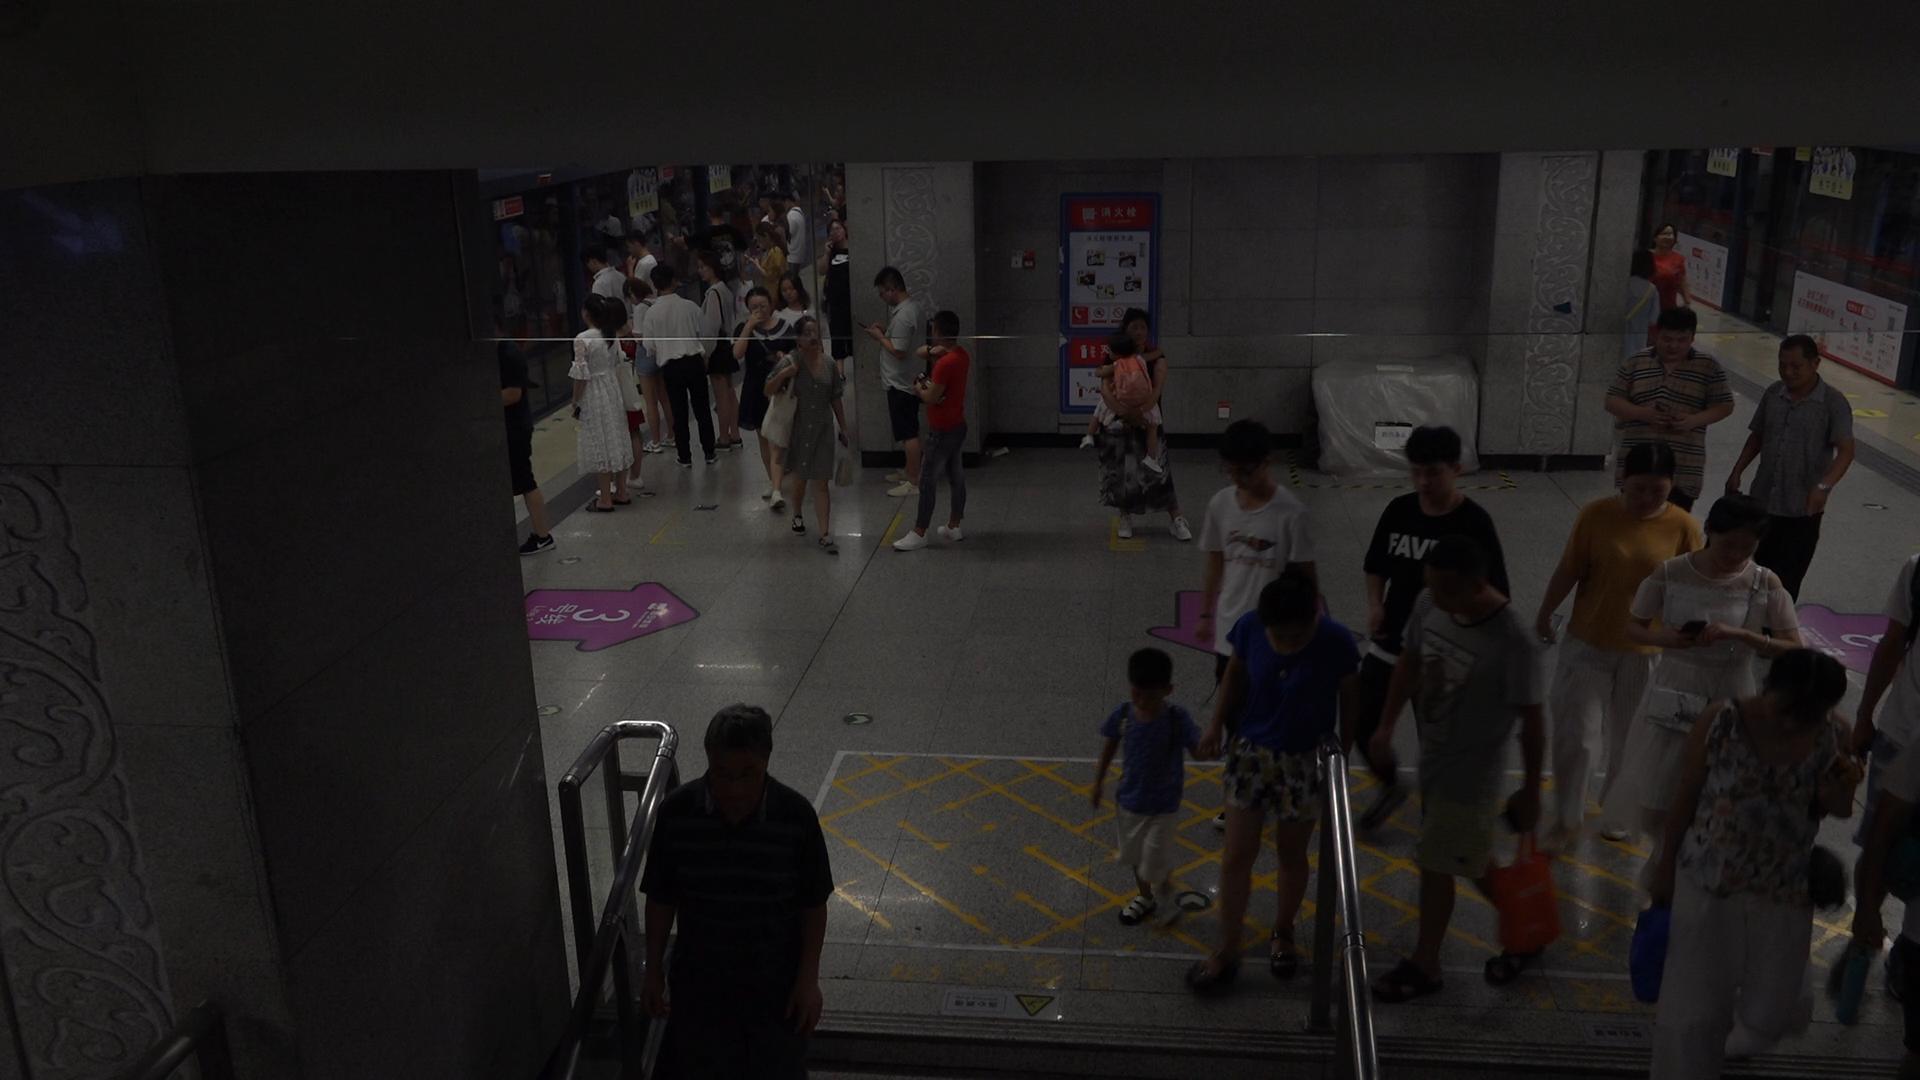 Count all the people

36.